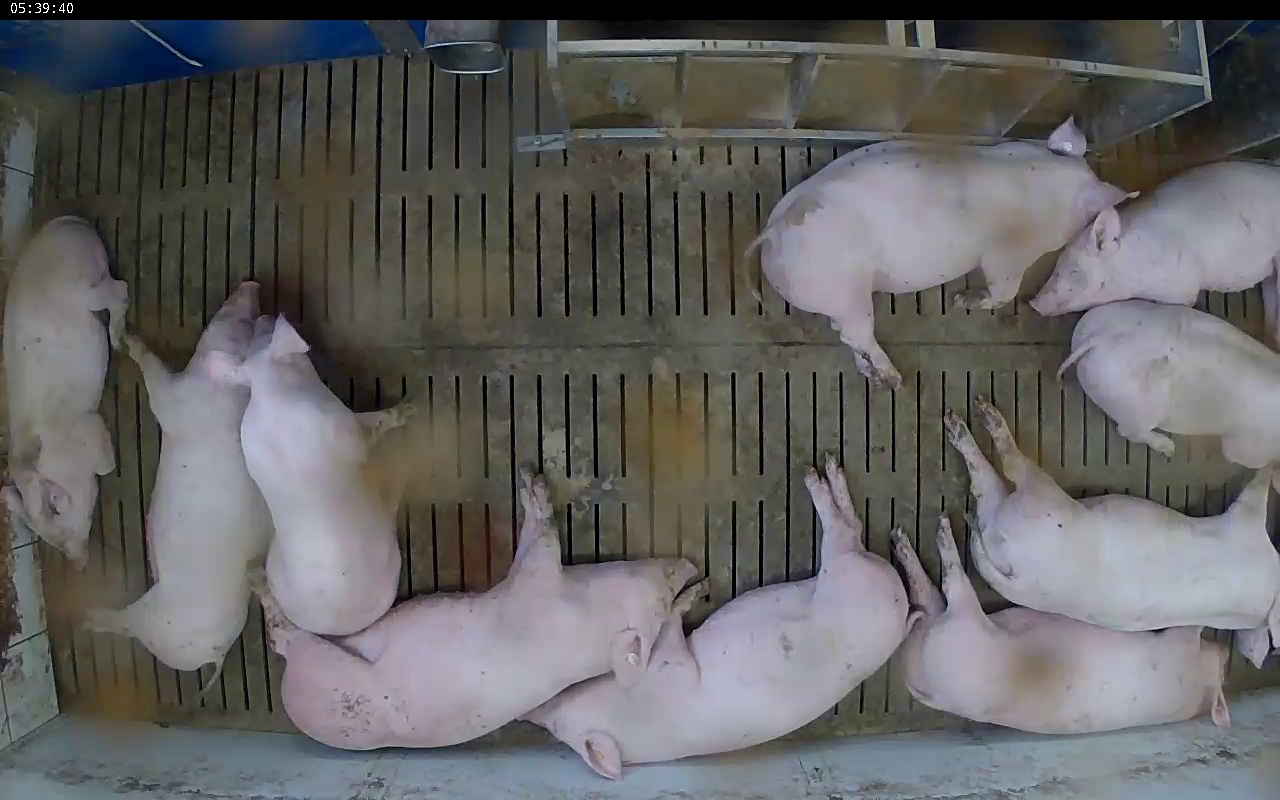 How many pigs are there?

10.